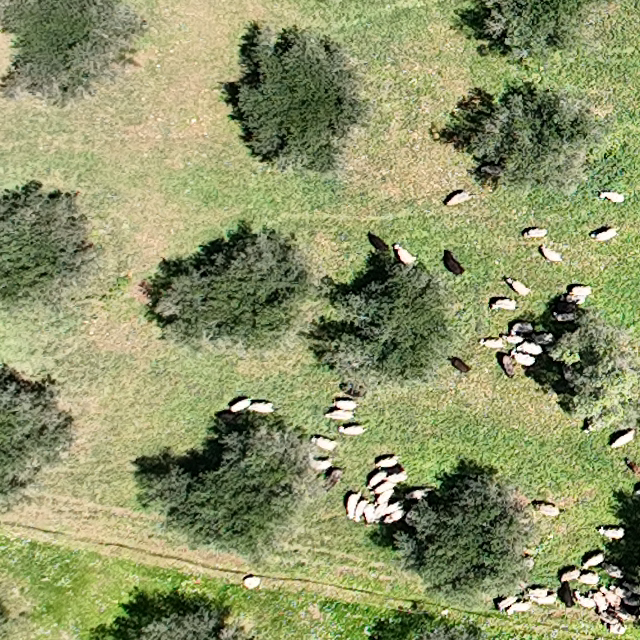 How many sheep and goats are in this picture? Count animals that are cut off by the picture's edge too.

69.